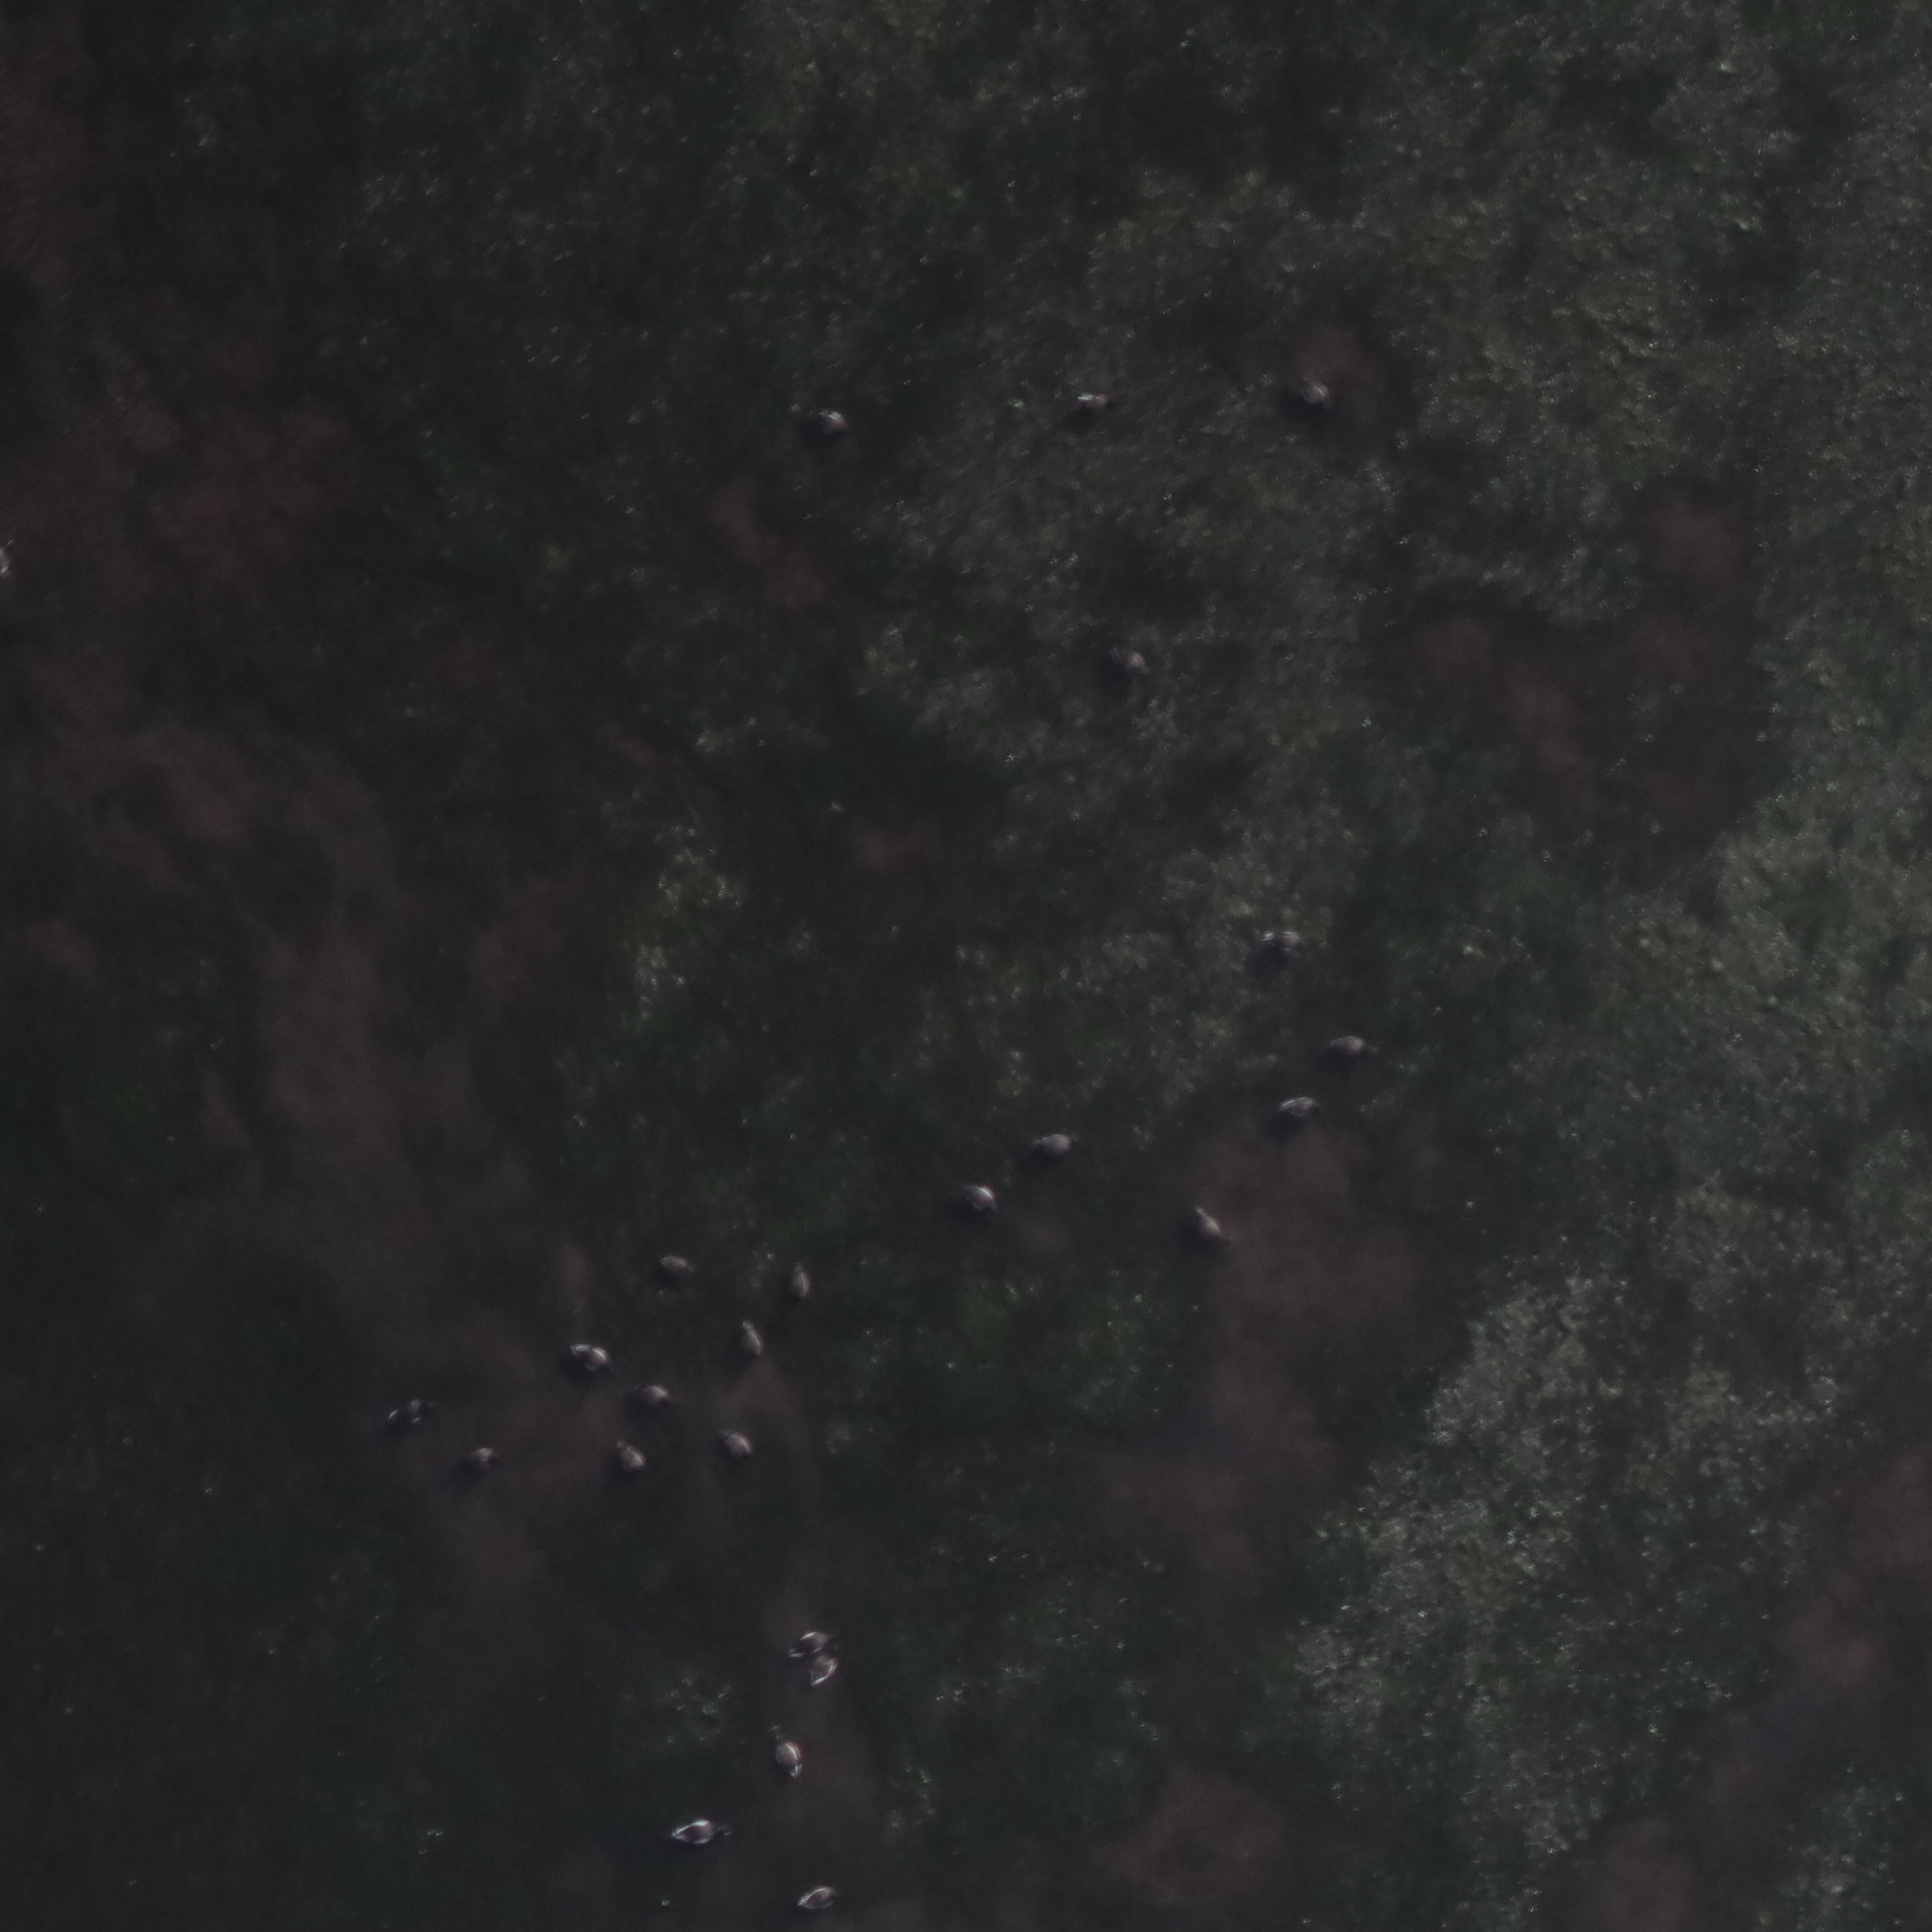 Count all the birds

24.